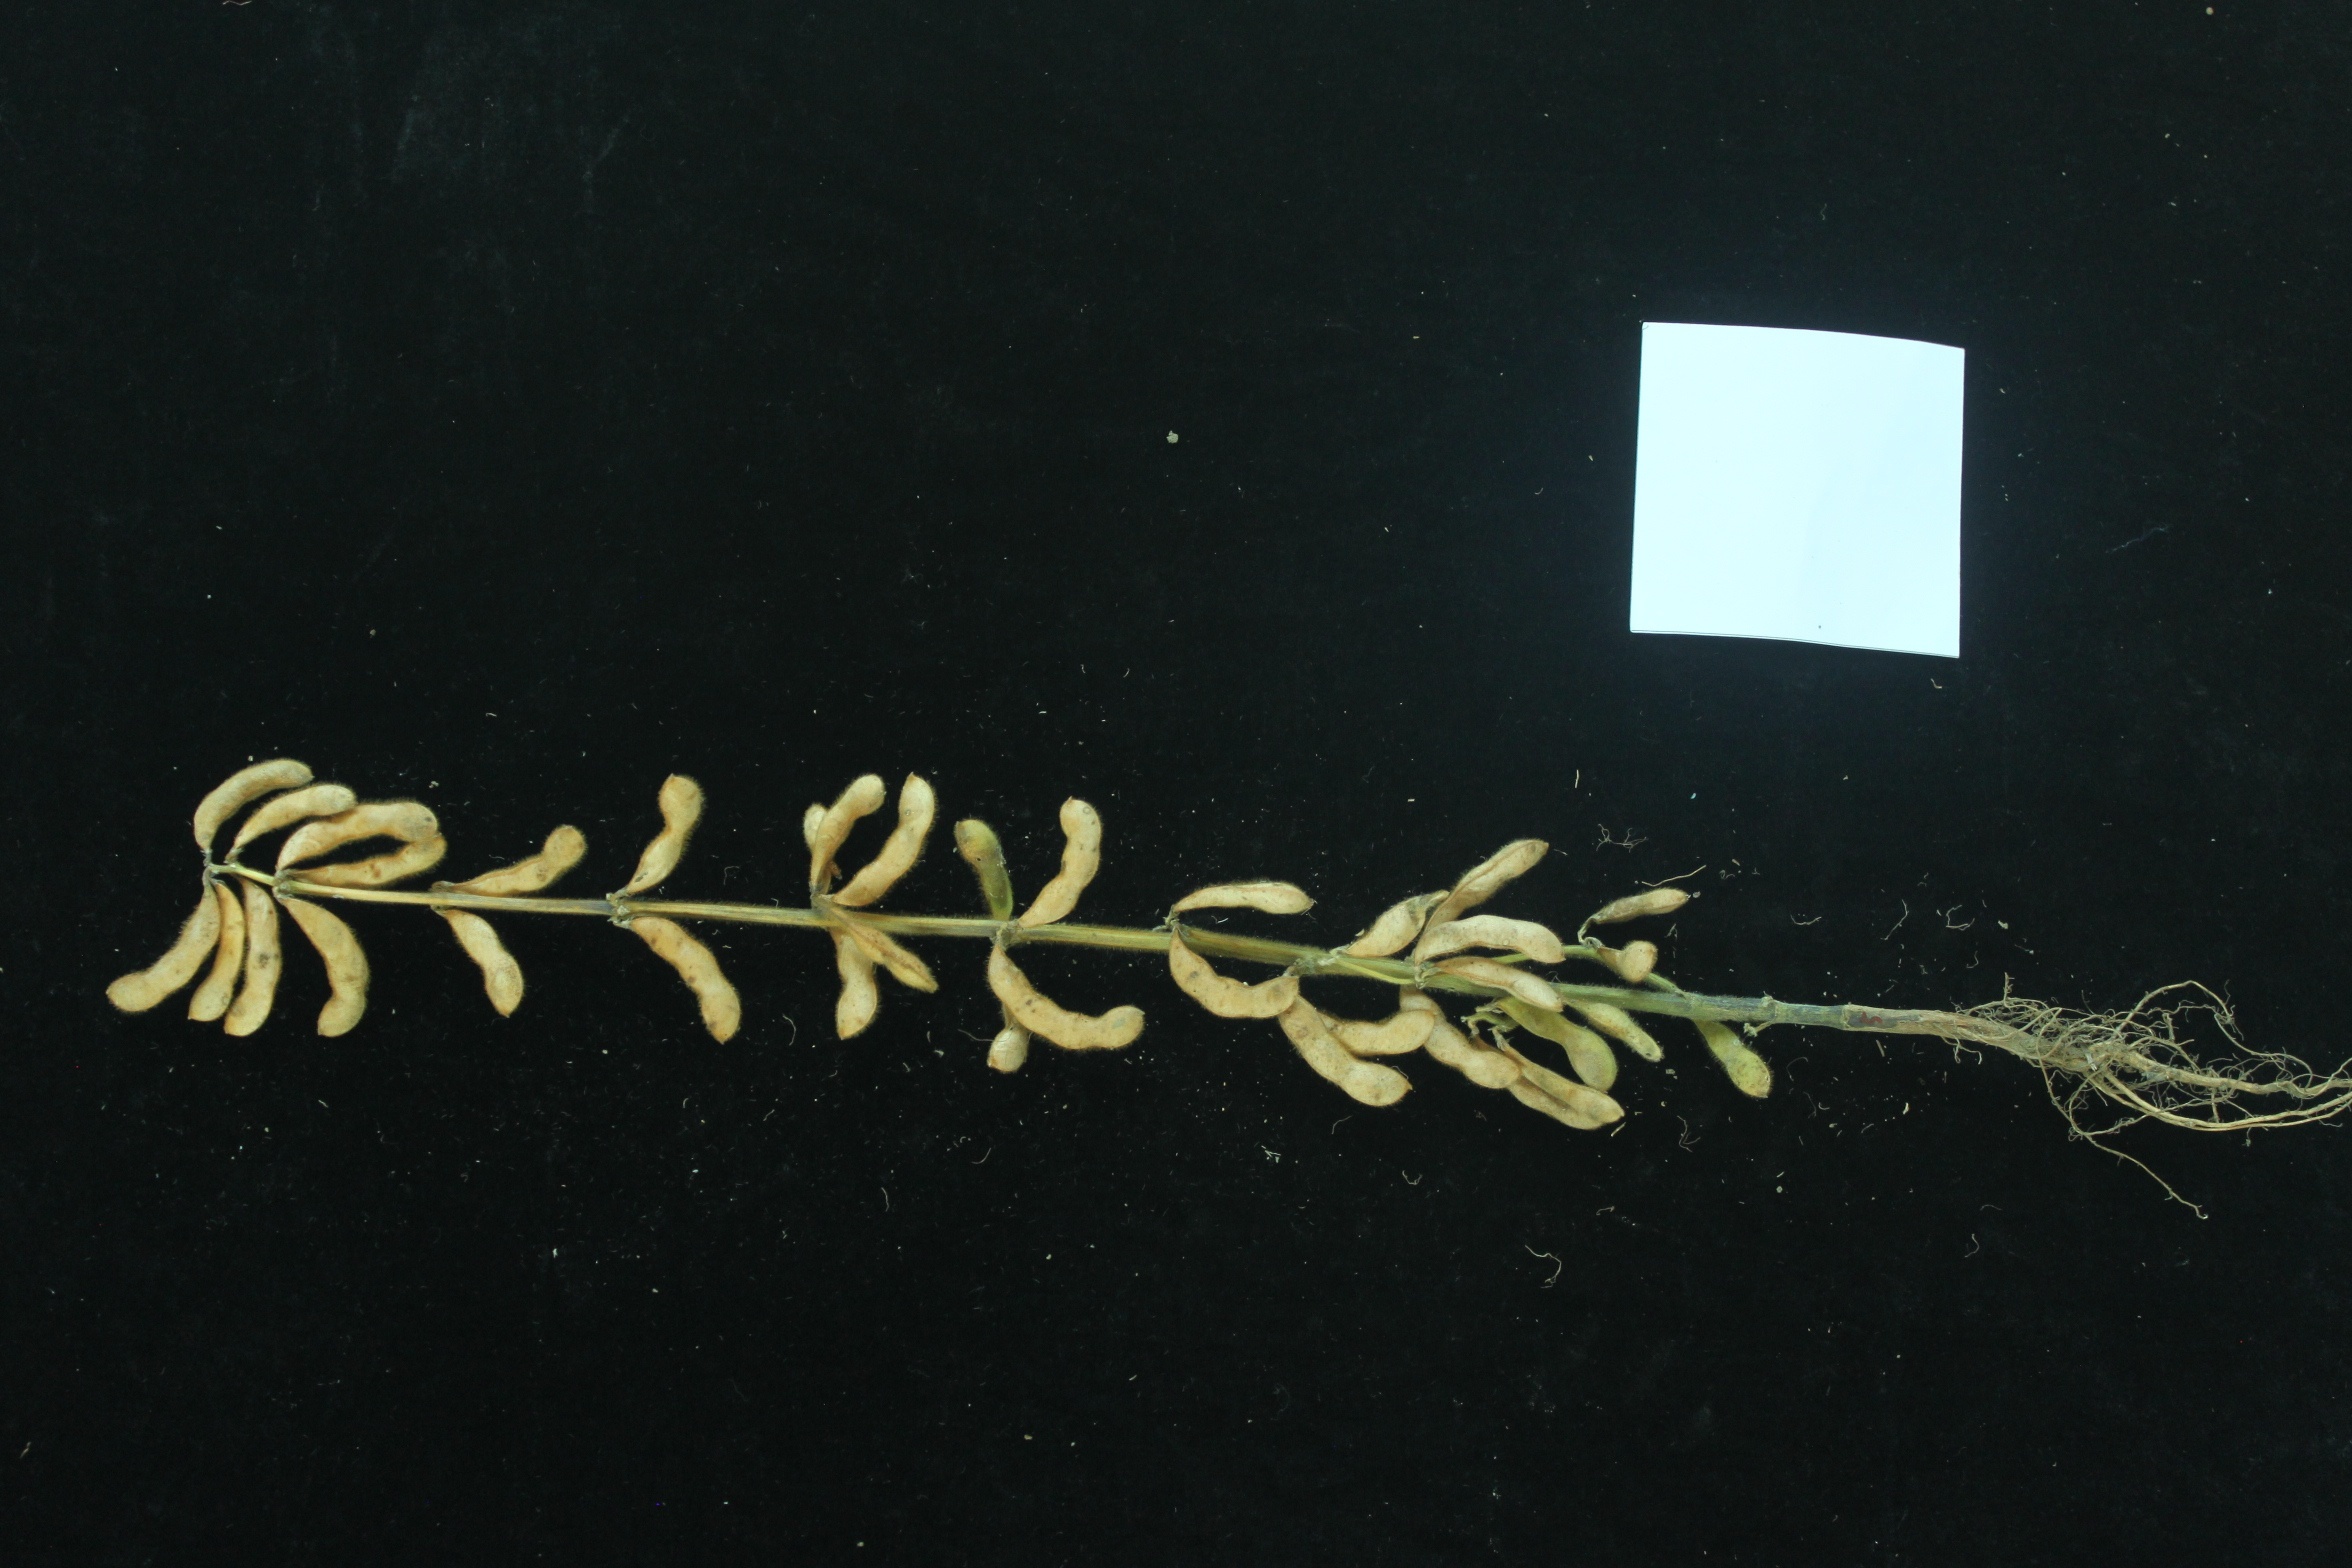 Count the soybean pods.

36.